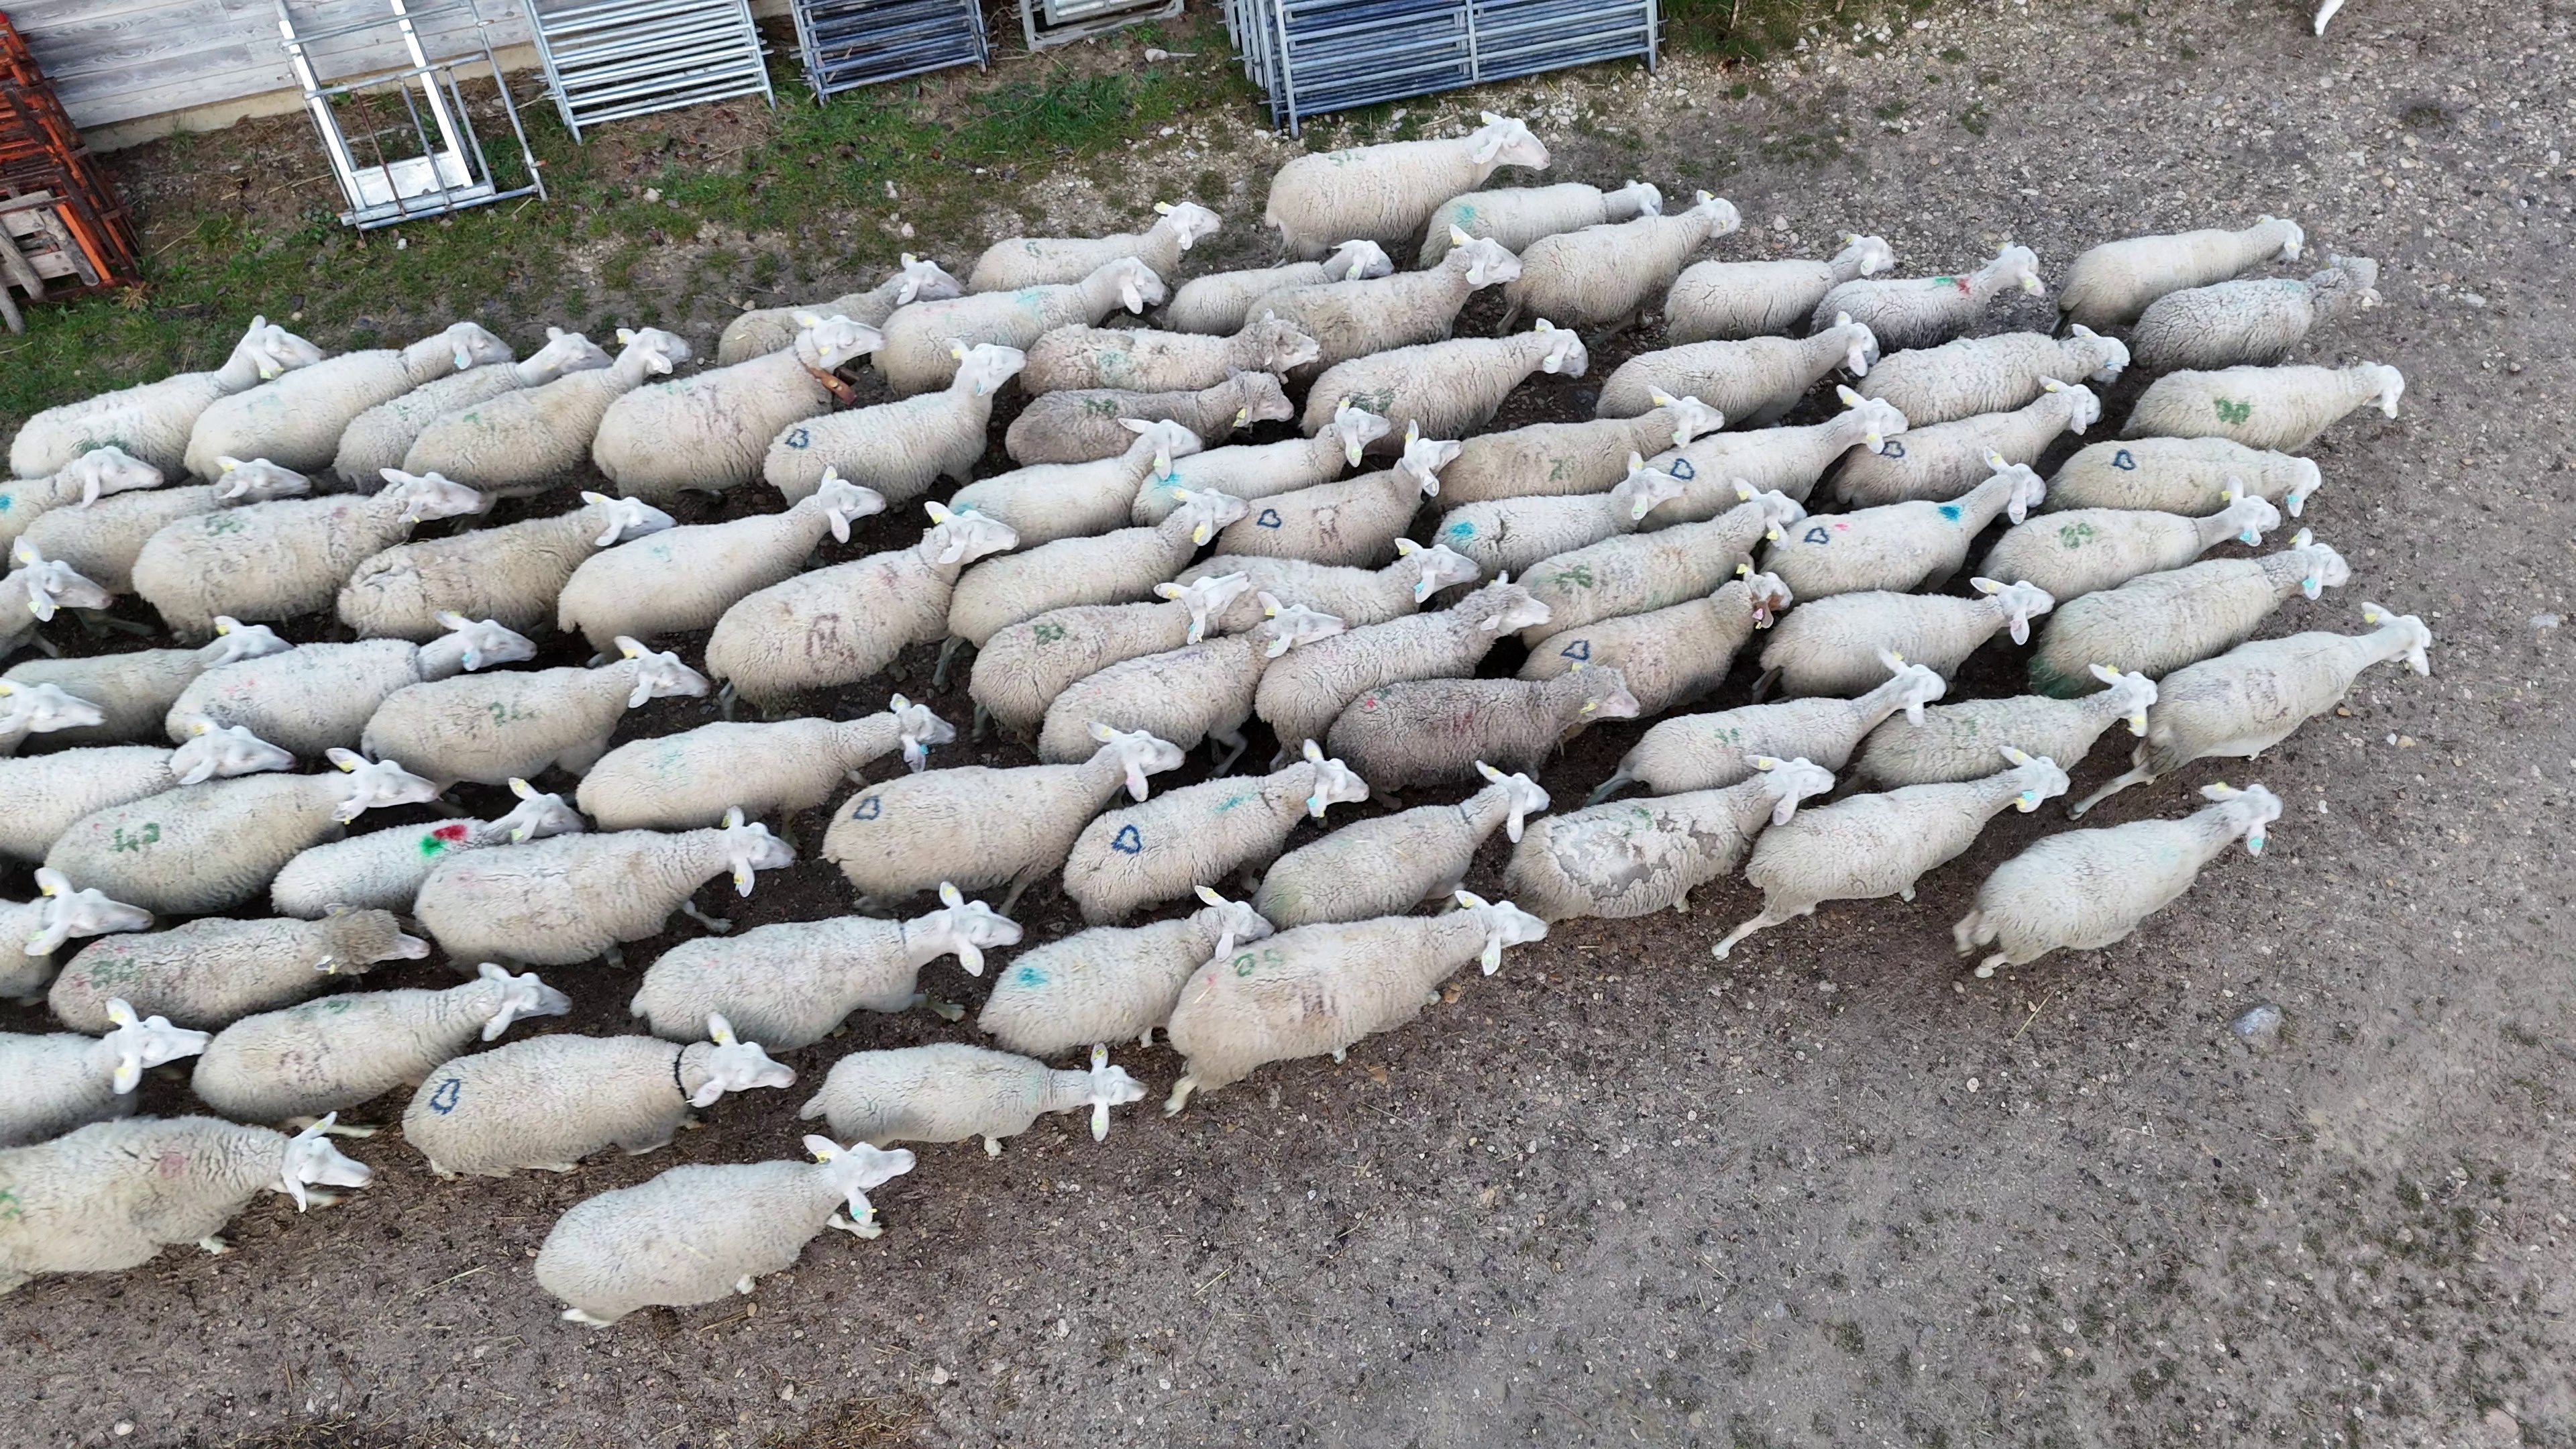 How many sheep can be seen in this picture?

79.